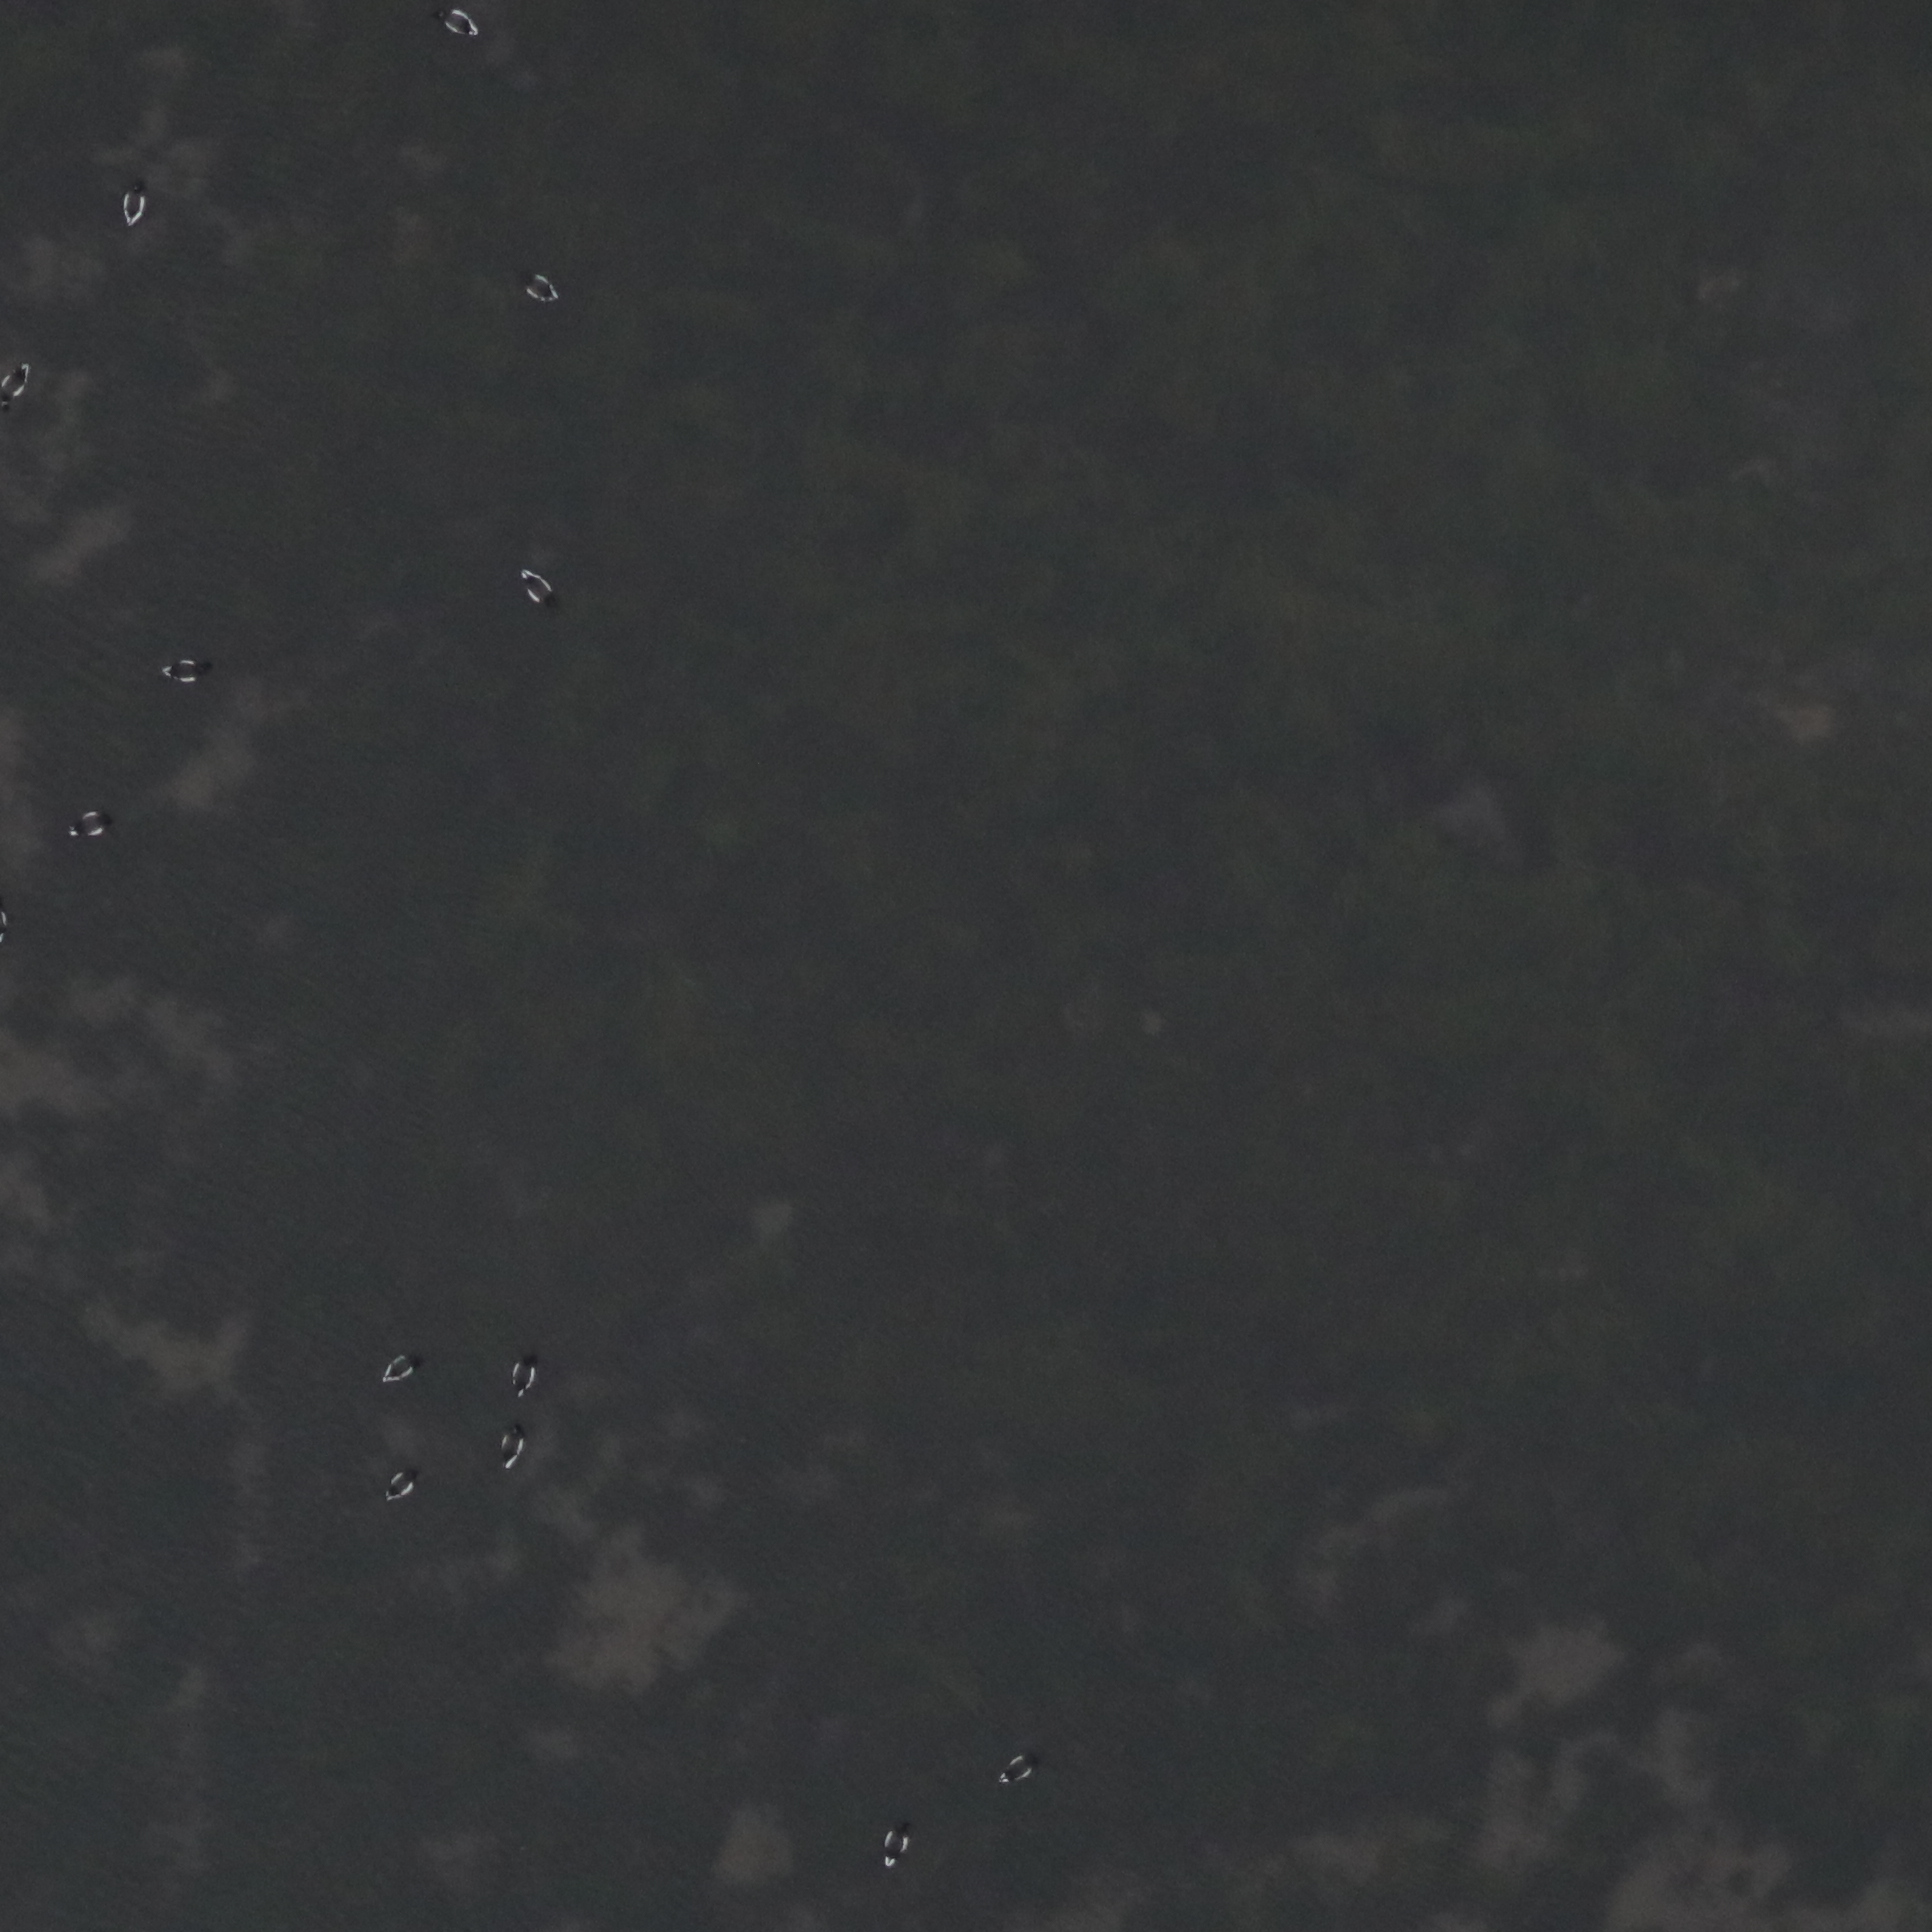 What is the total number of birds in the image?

13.